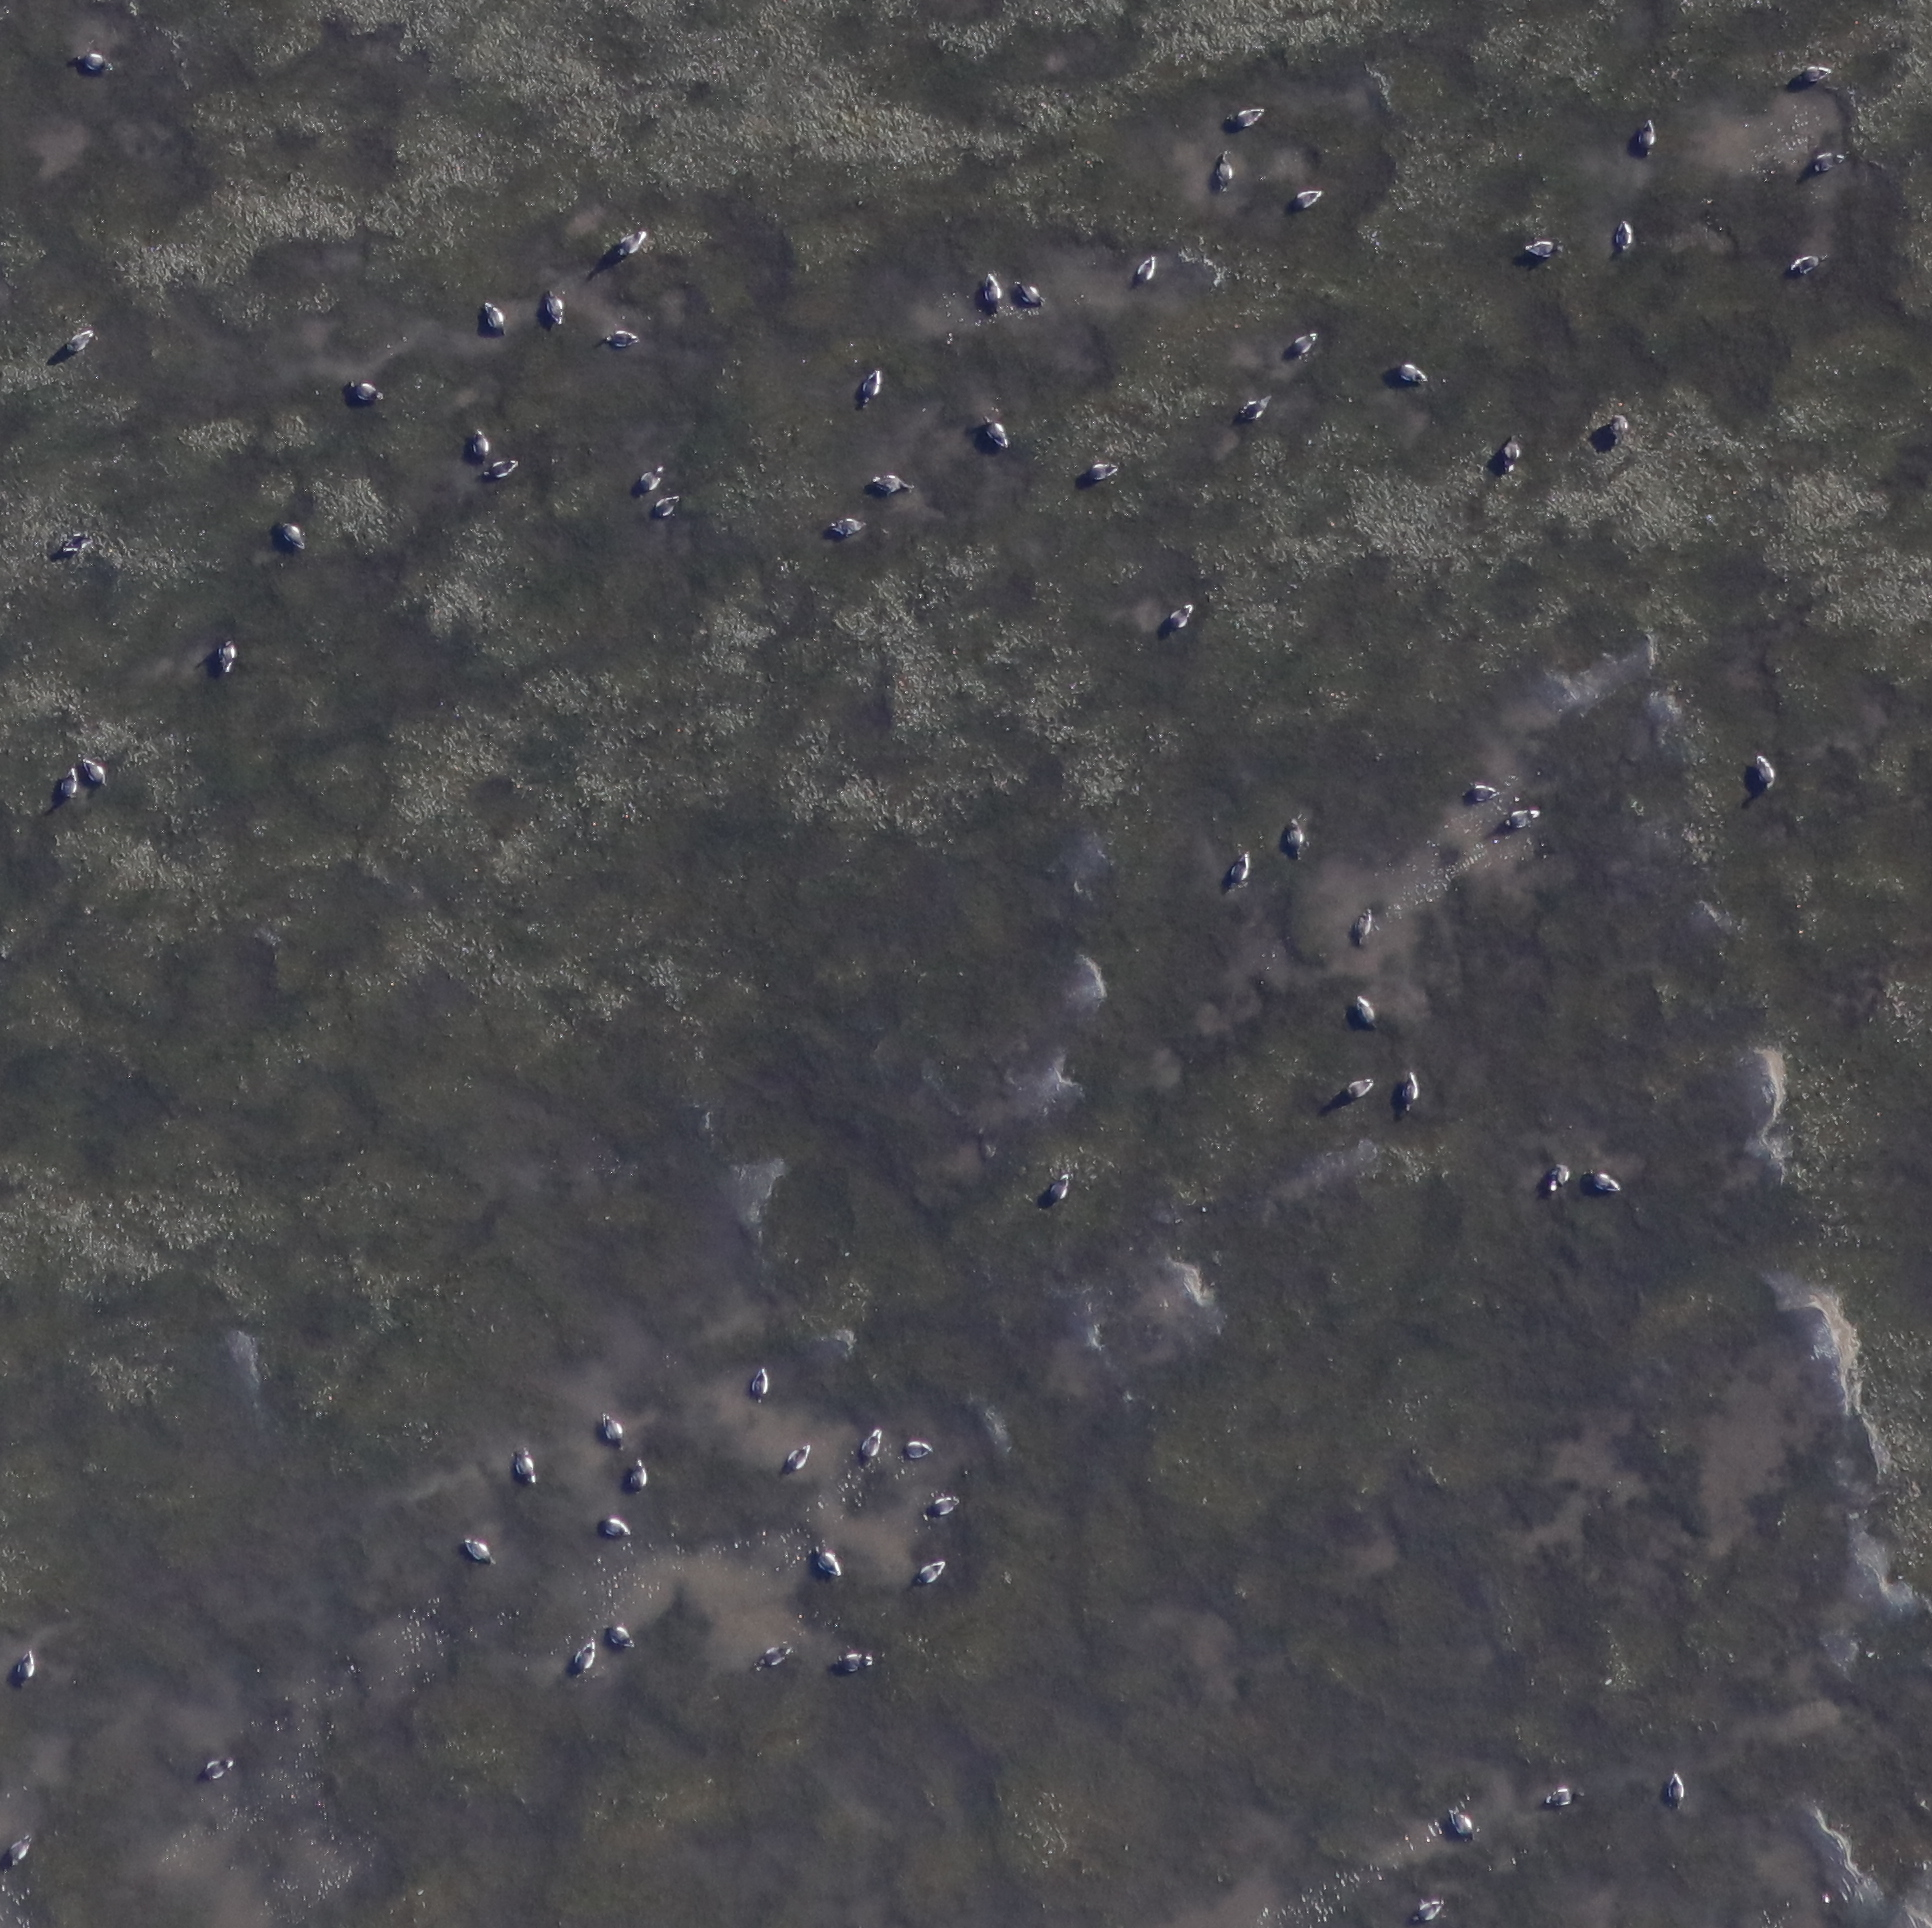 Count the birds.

74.